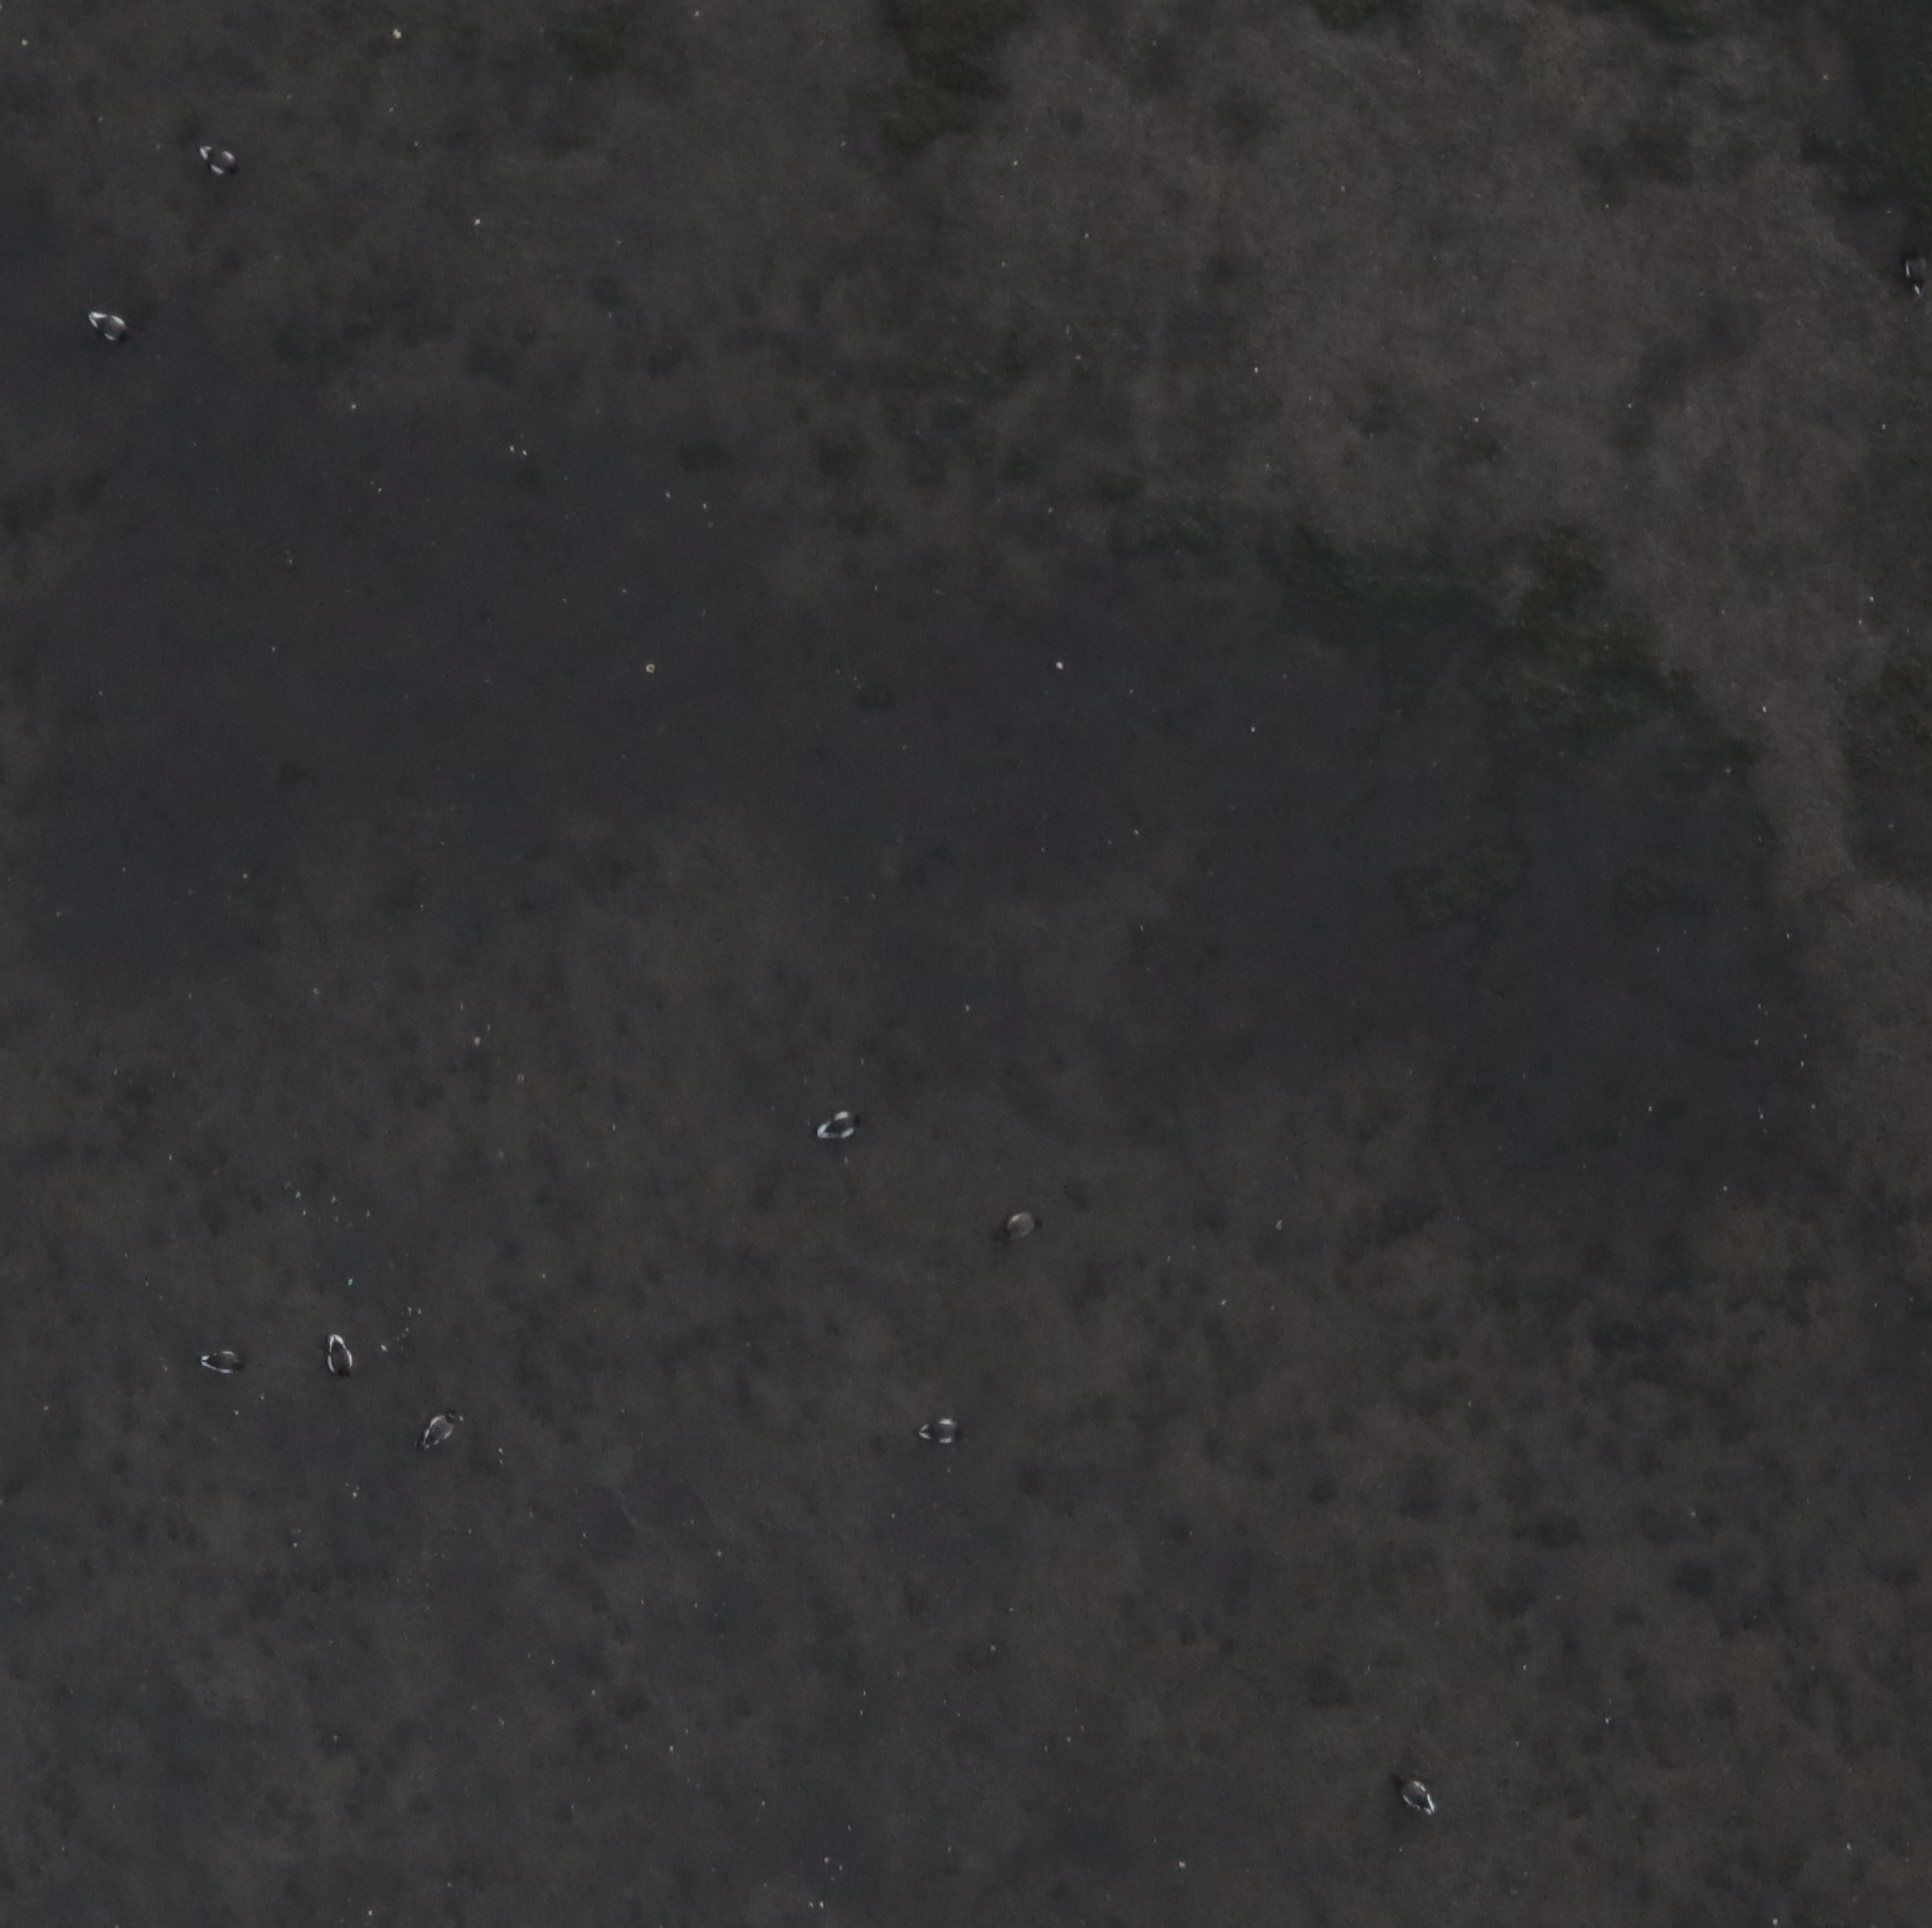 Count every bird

10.